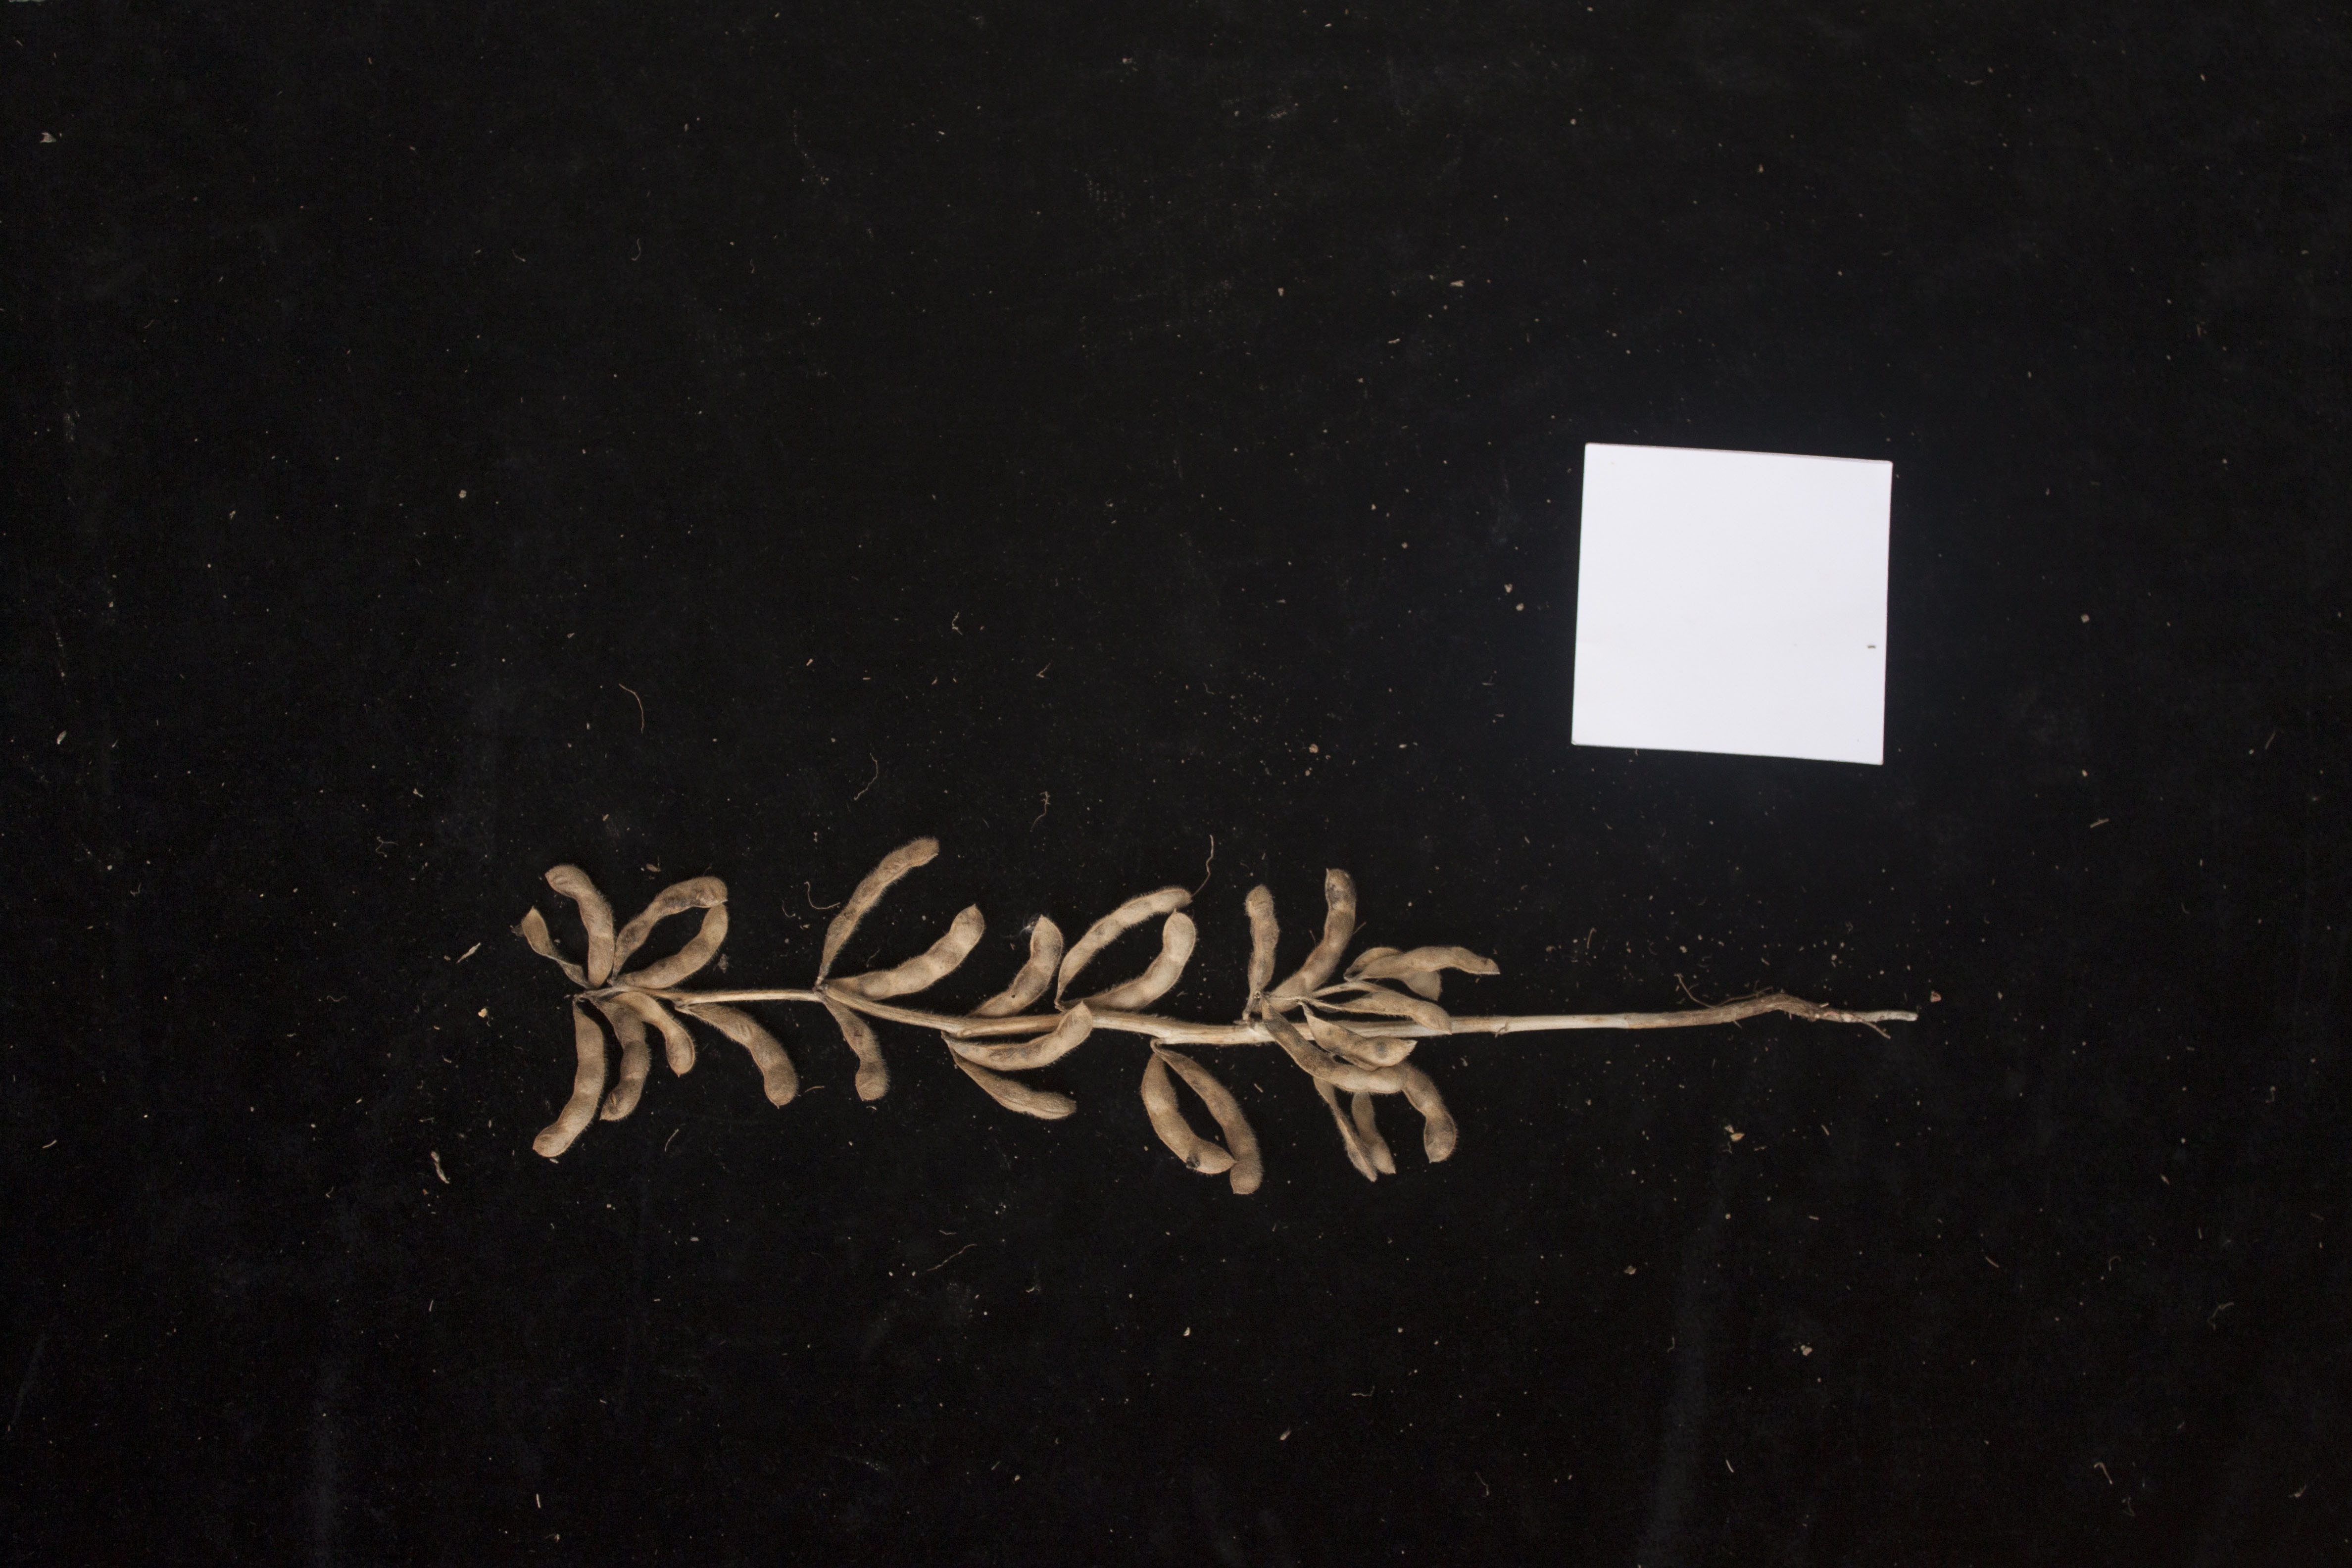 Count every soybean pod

23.